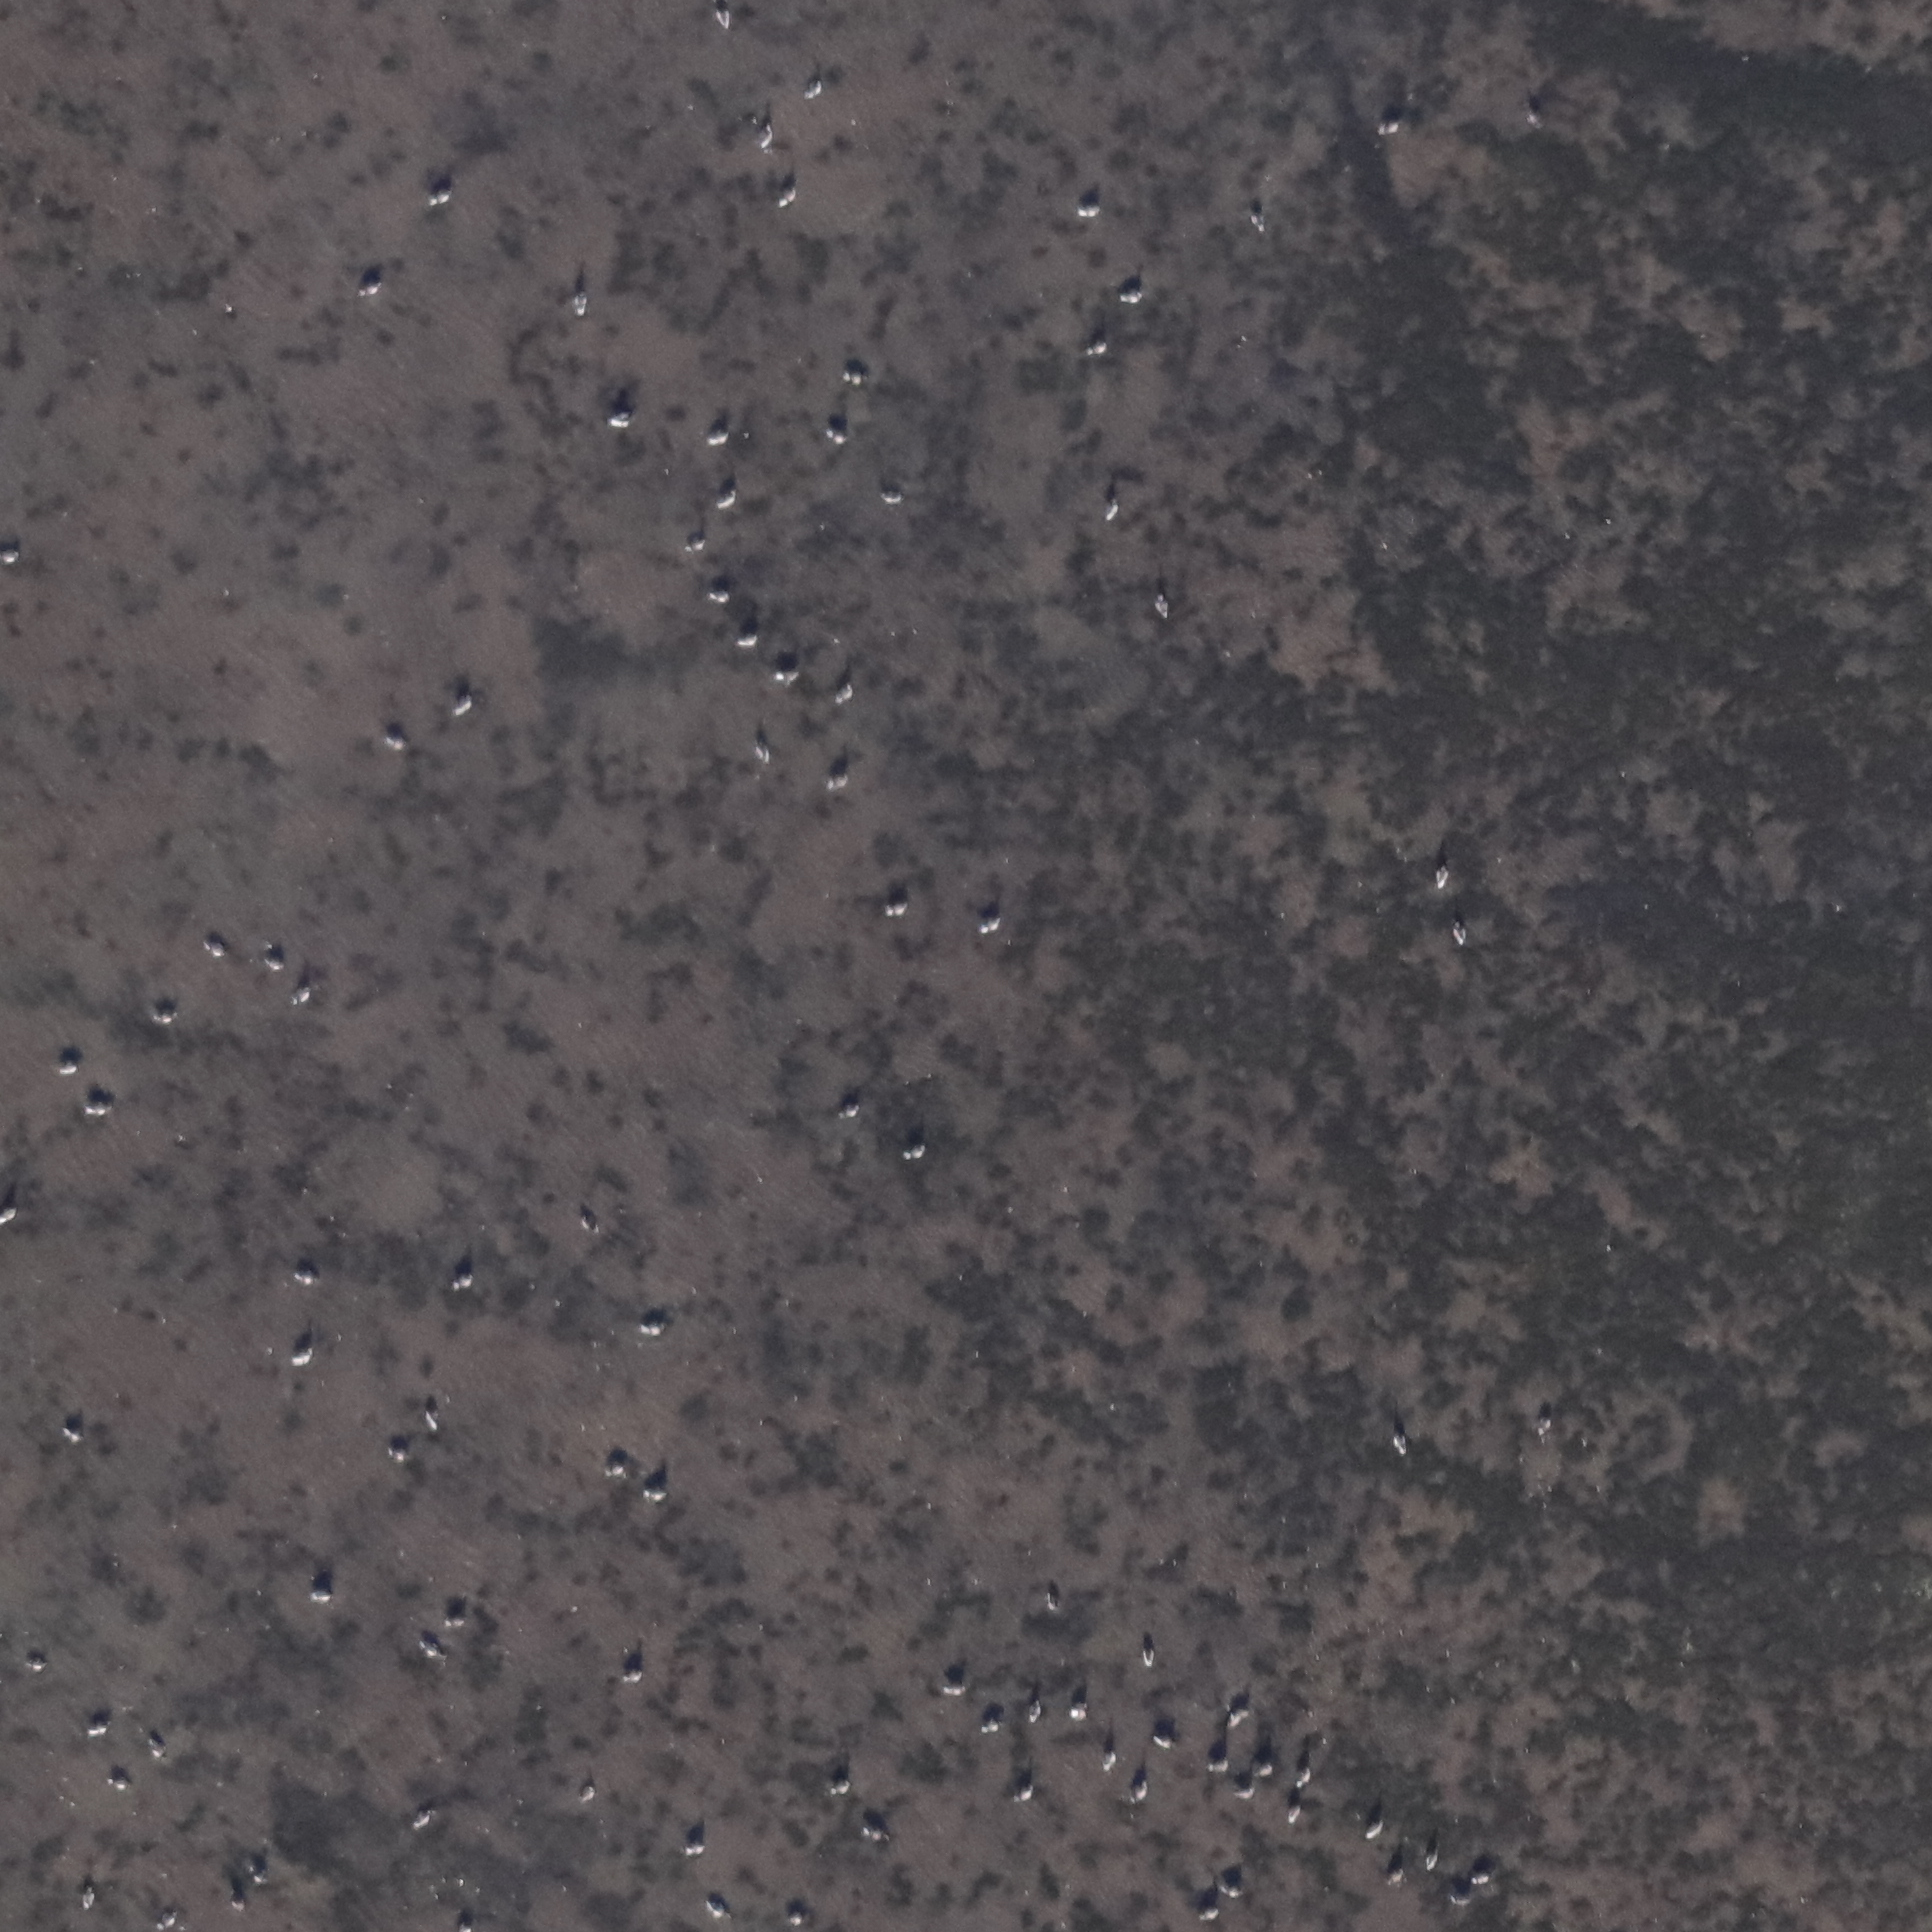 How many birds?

99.